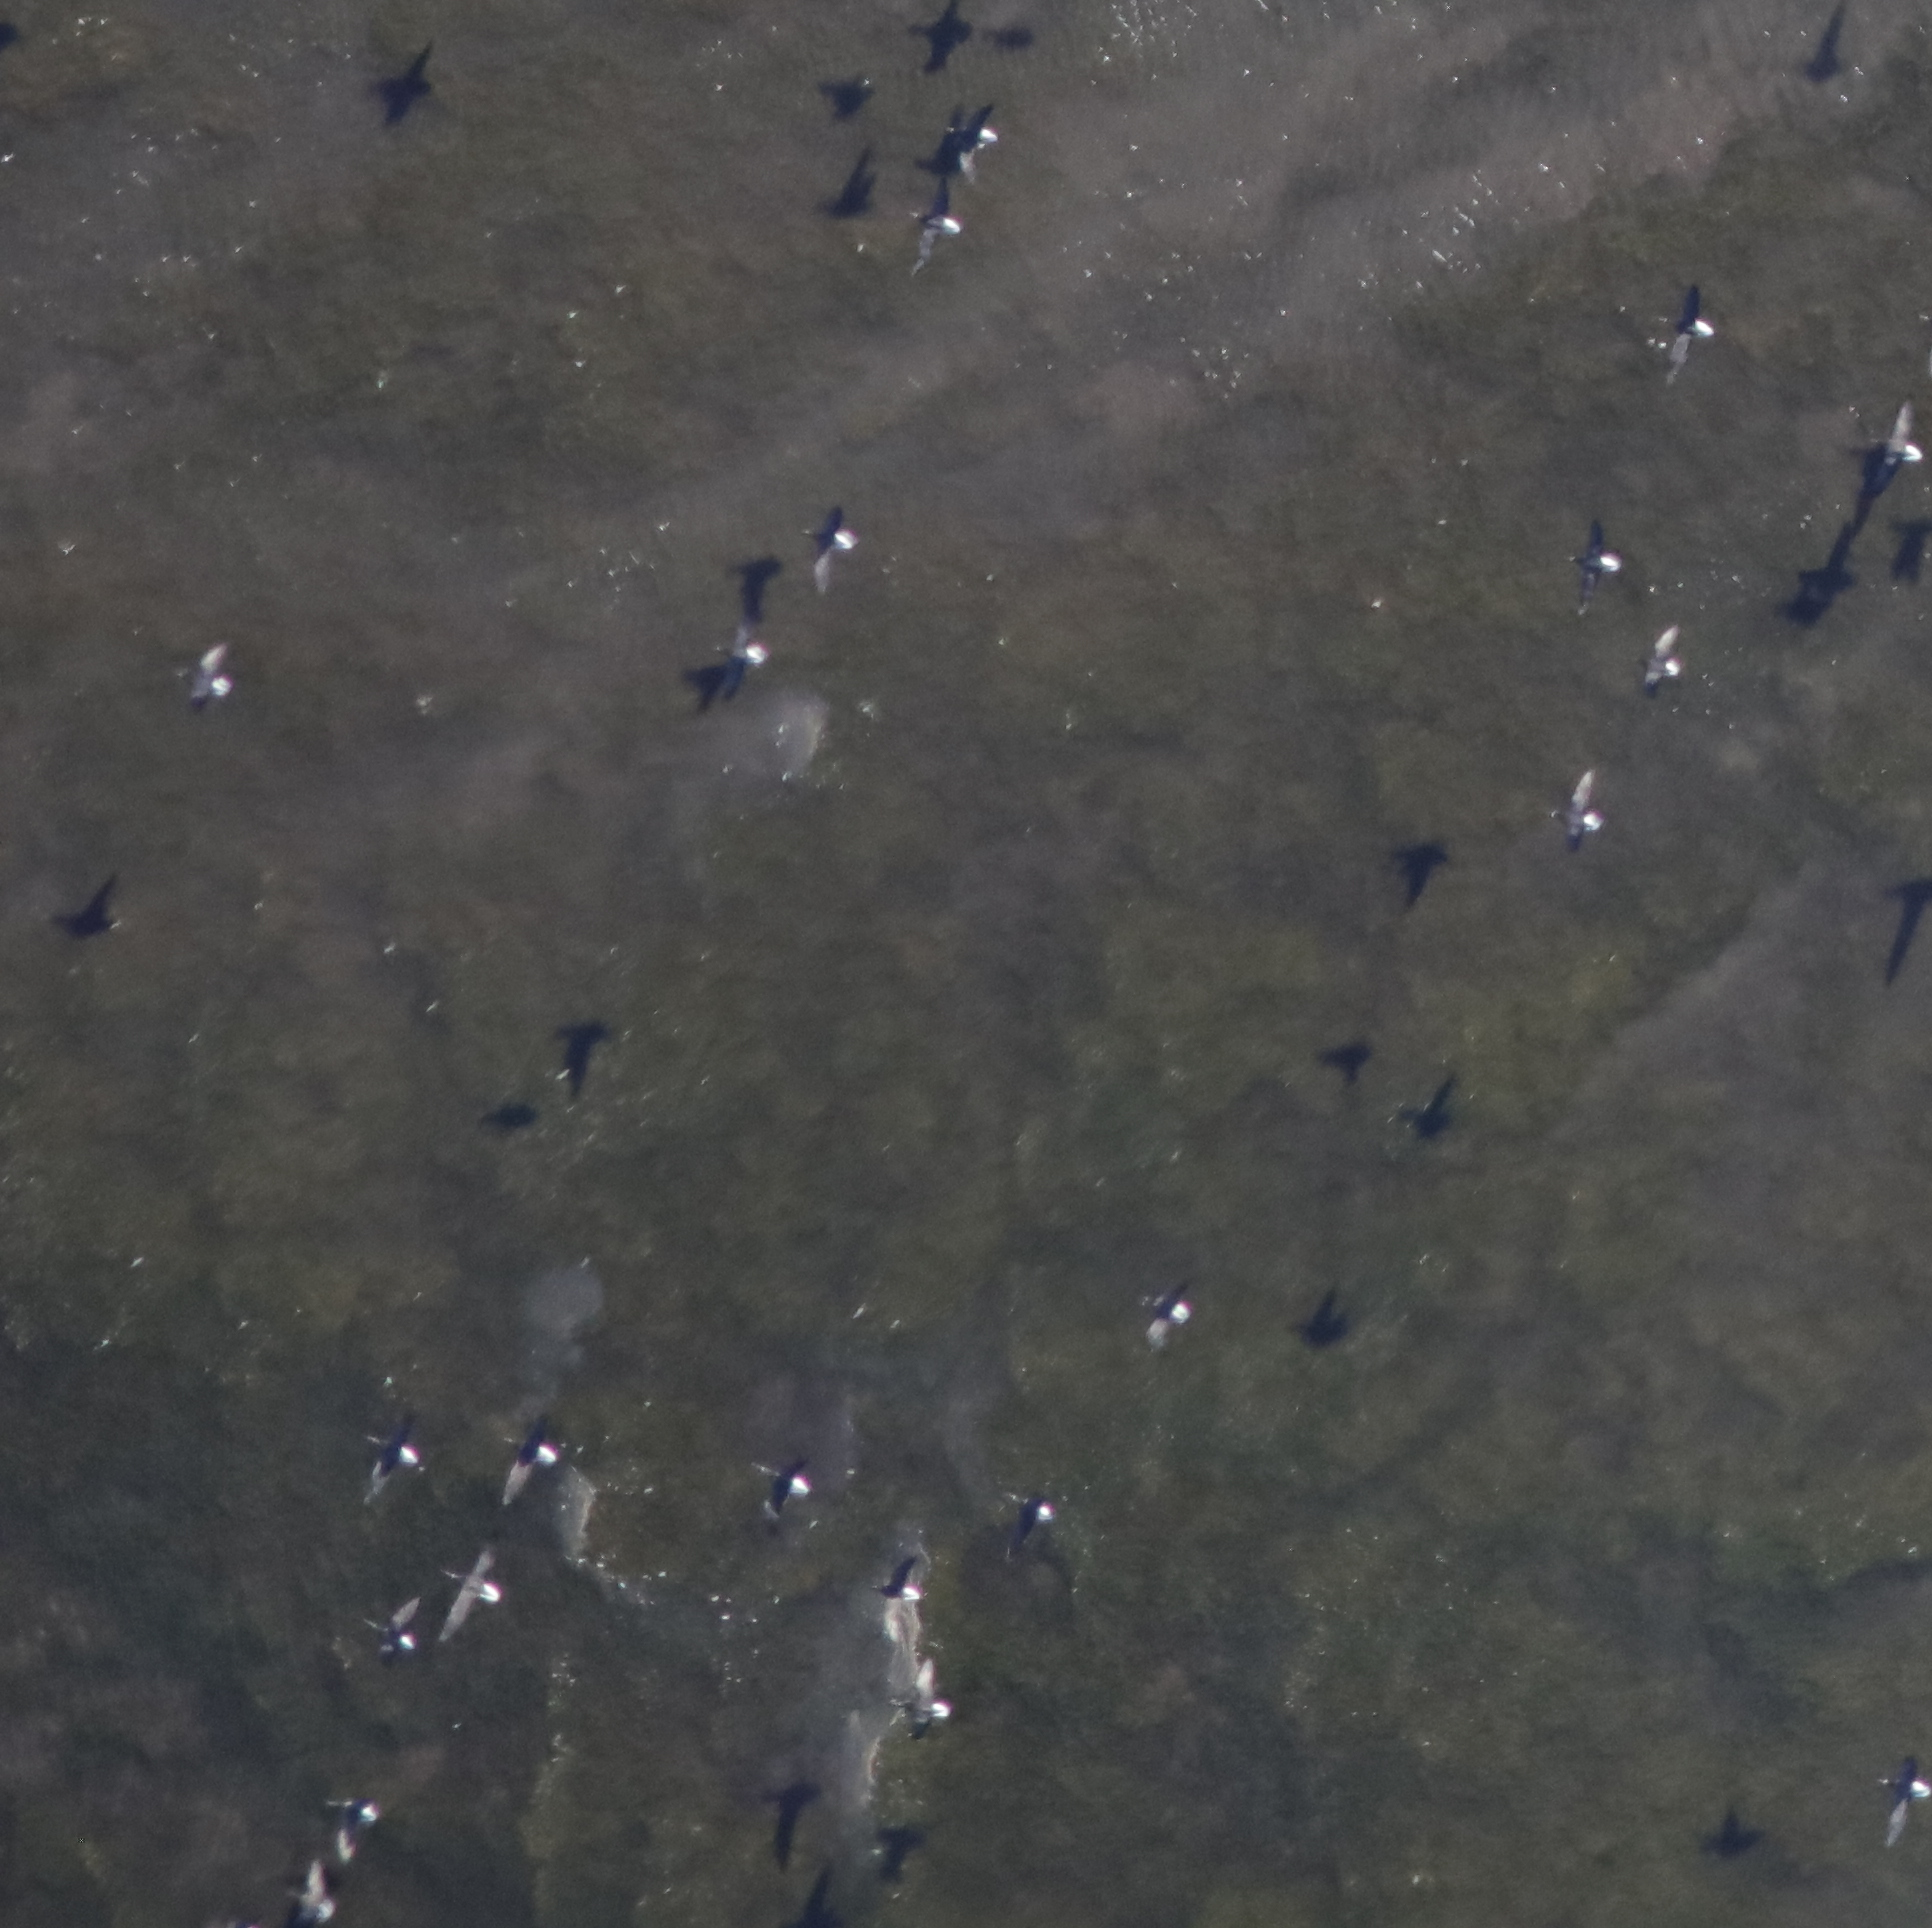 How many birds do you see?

22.